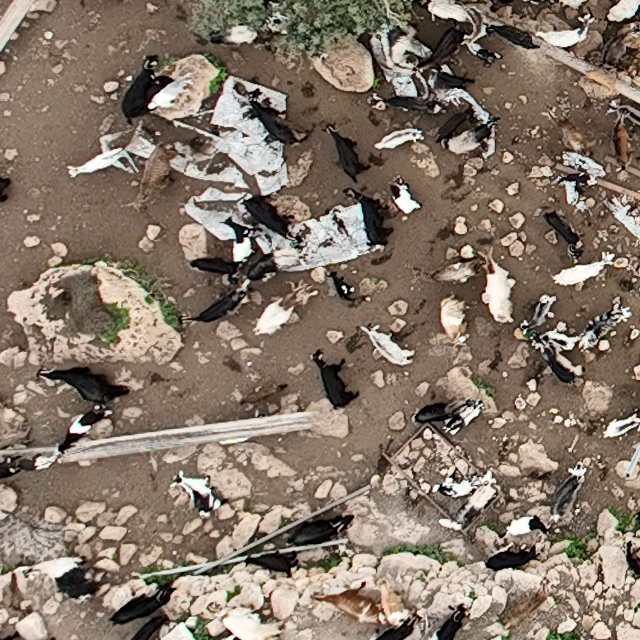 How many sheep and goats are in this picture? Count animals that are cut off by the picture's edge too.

77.